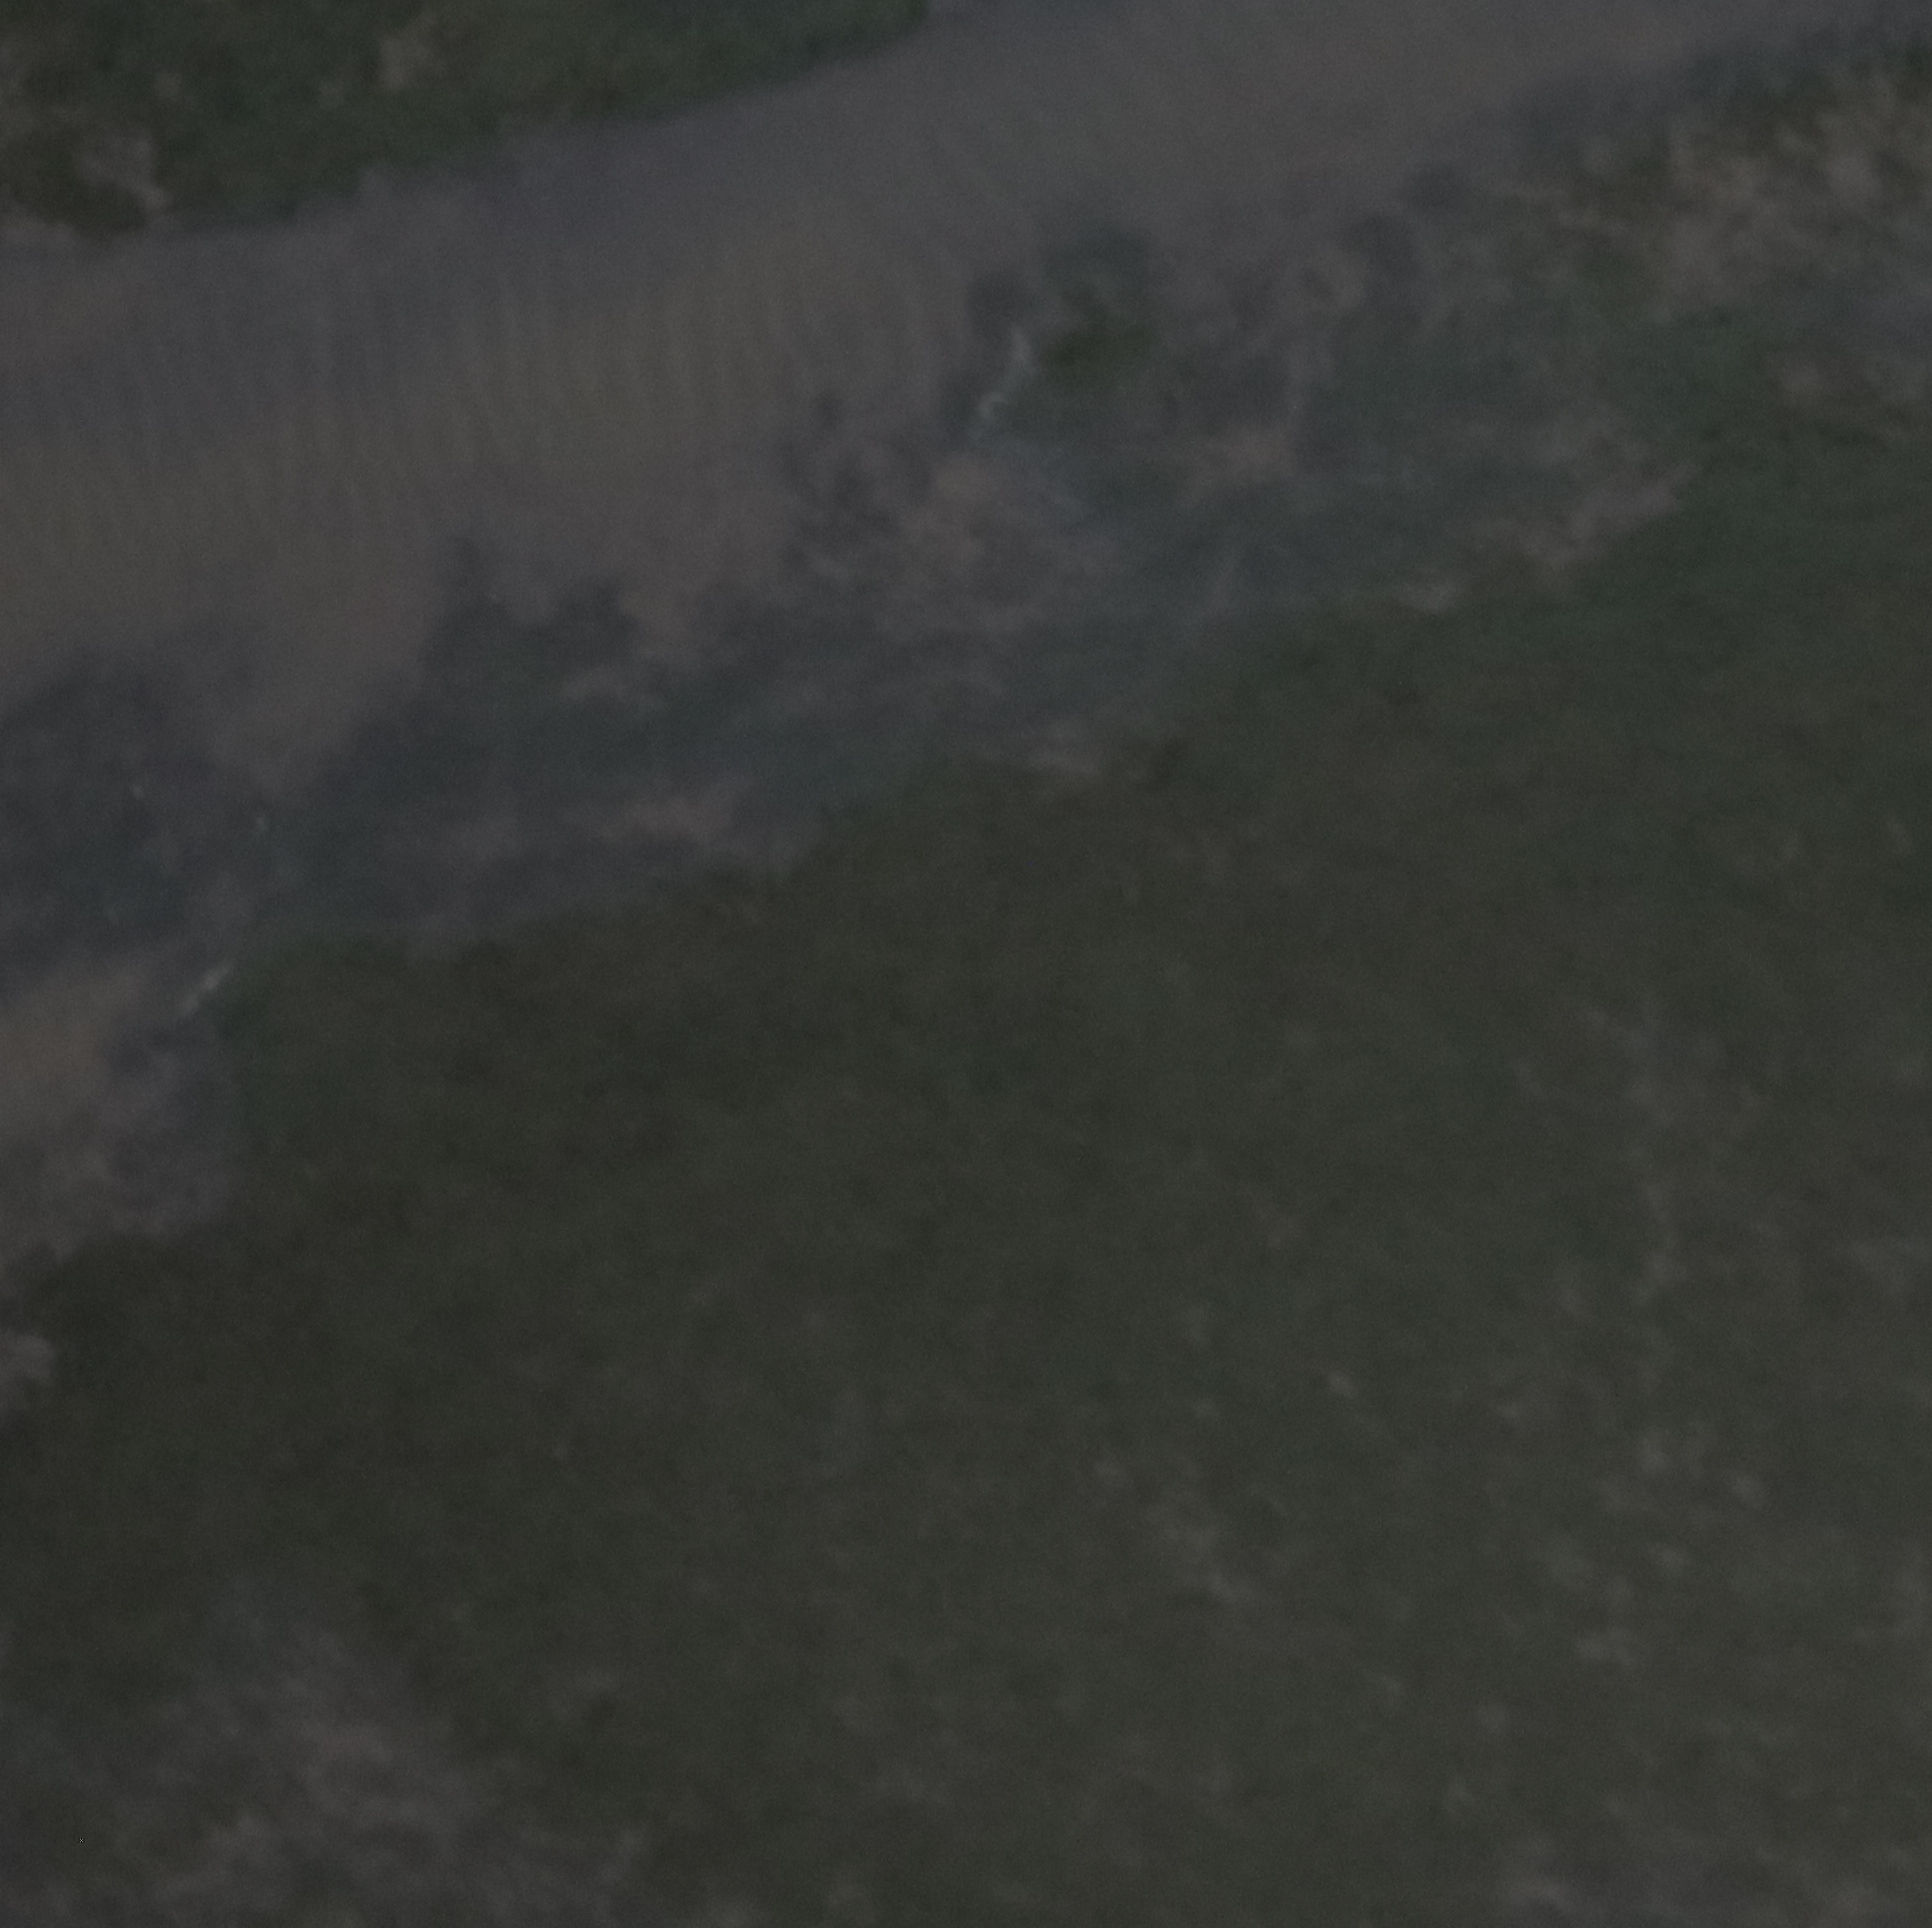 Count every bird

0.